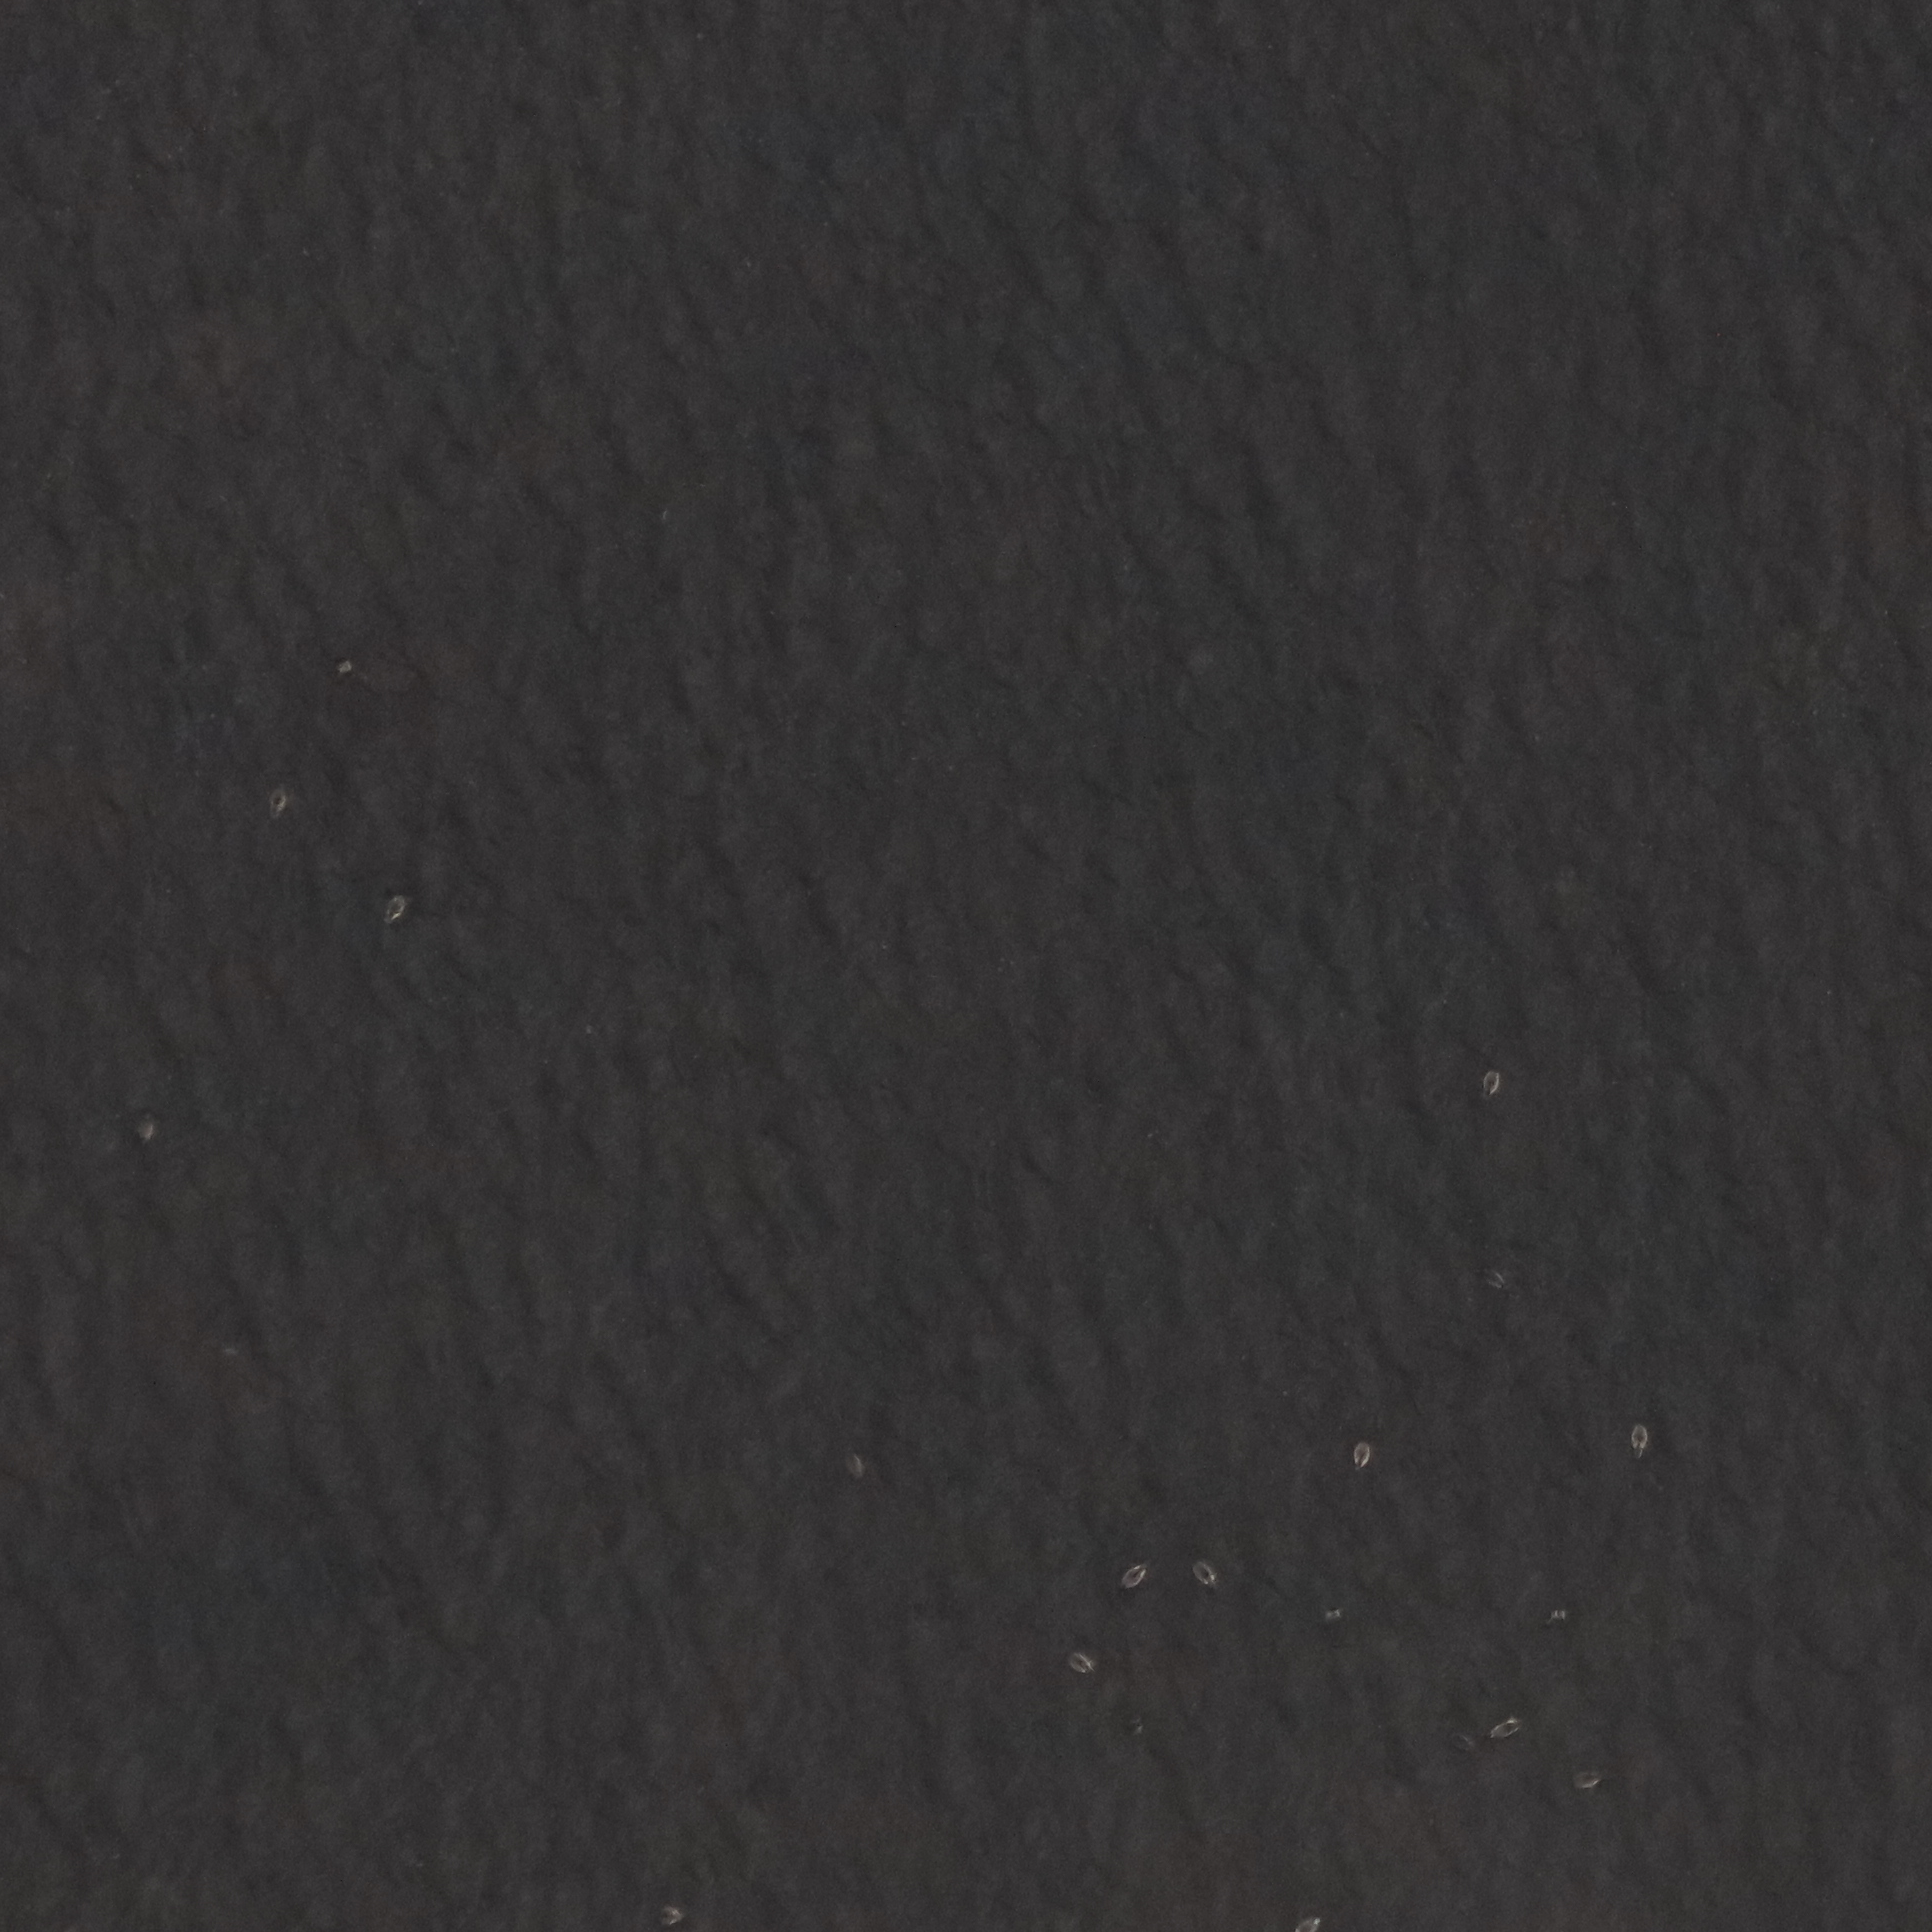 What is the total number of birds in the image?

19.